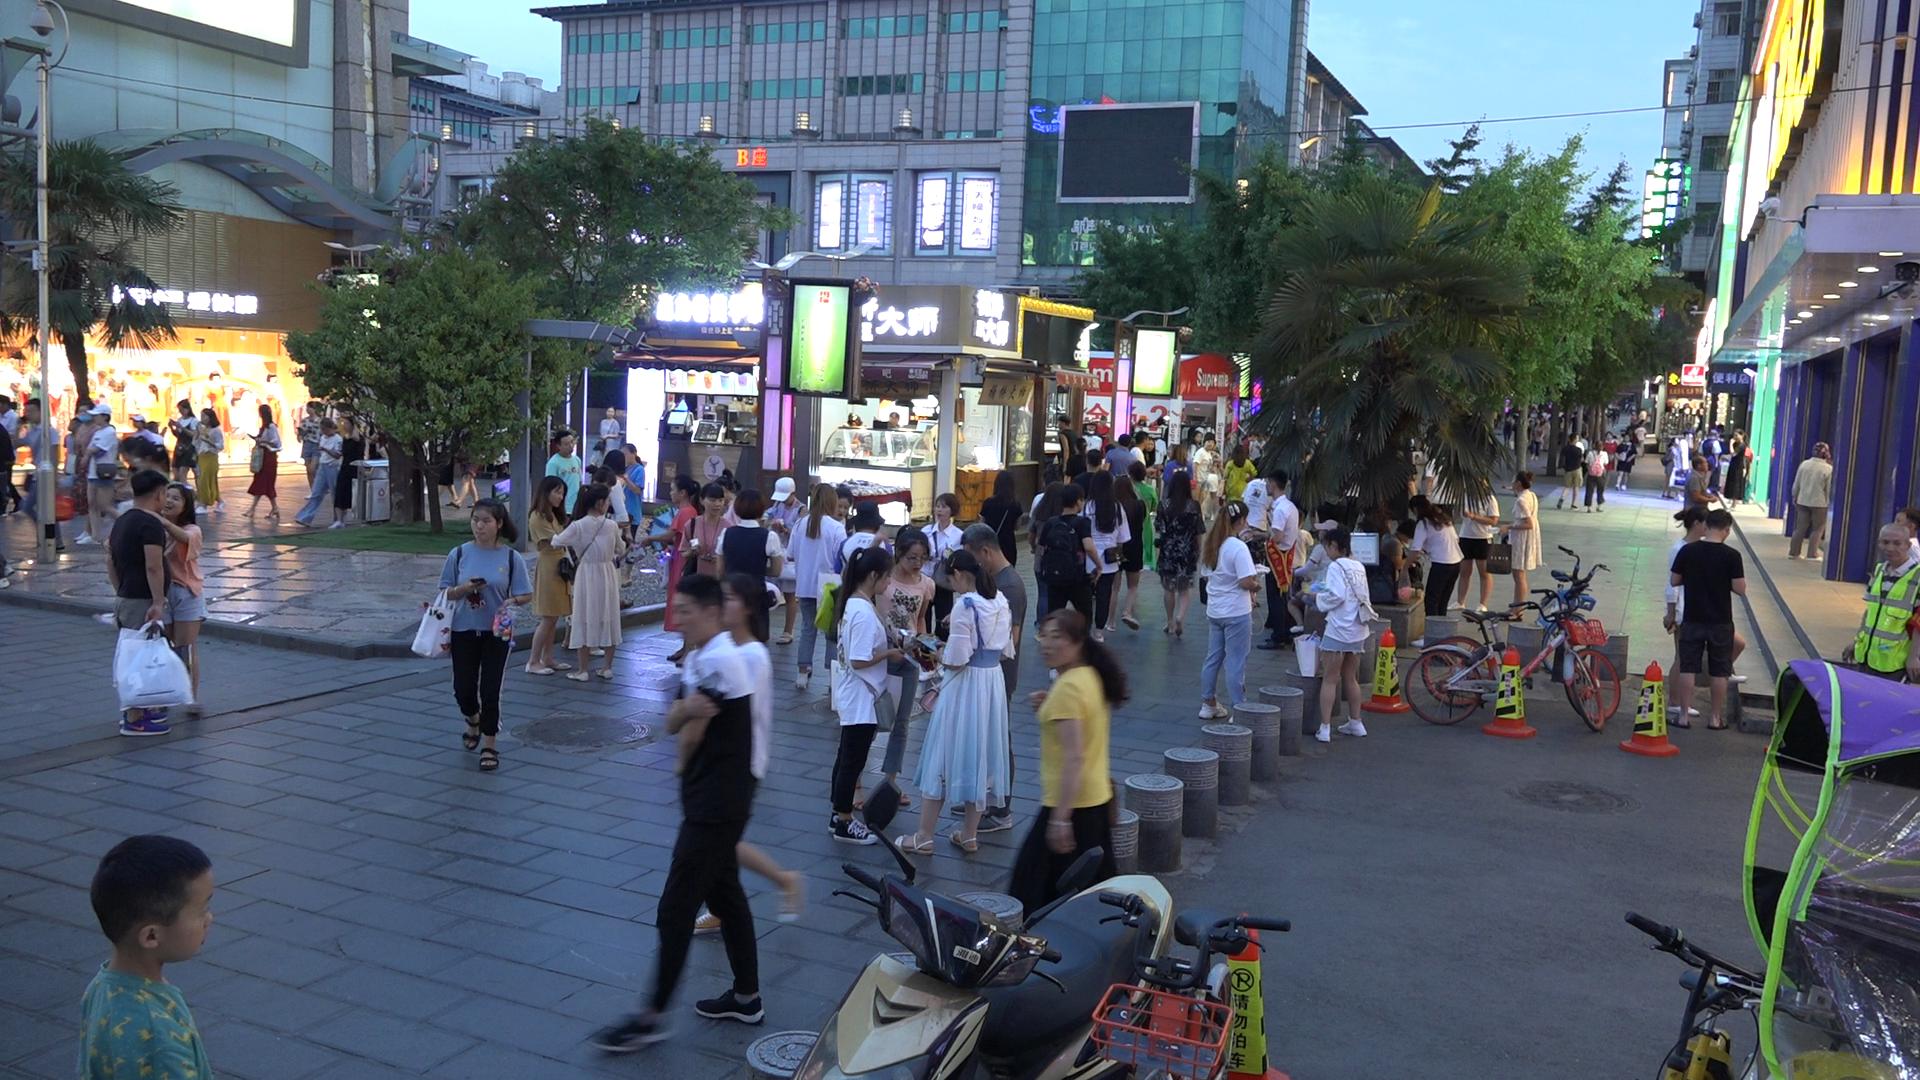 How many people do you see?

112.